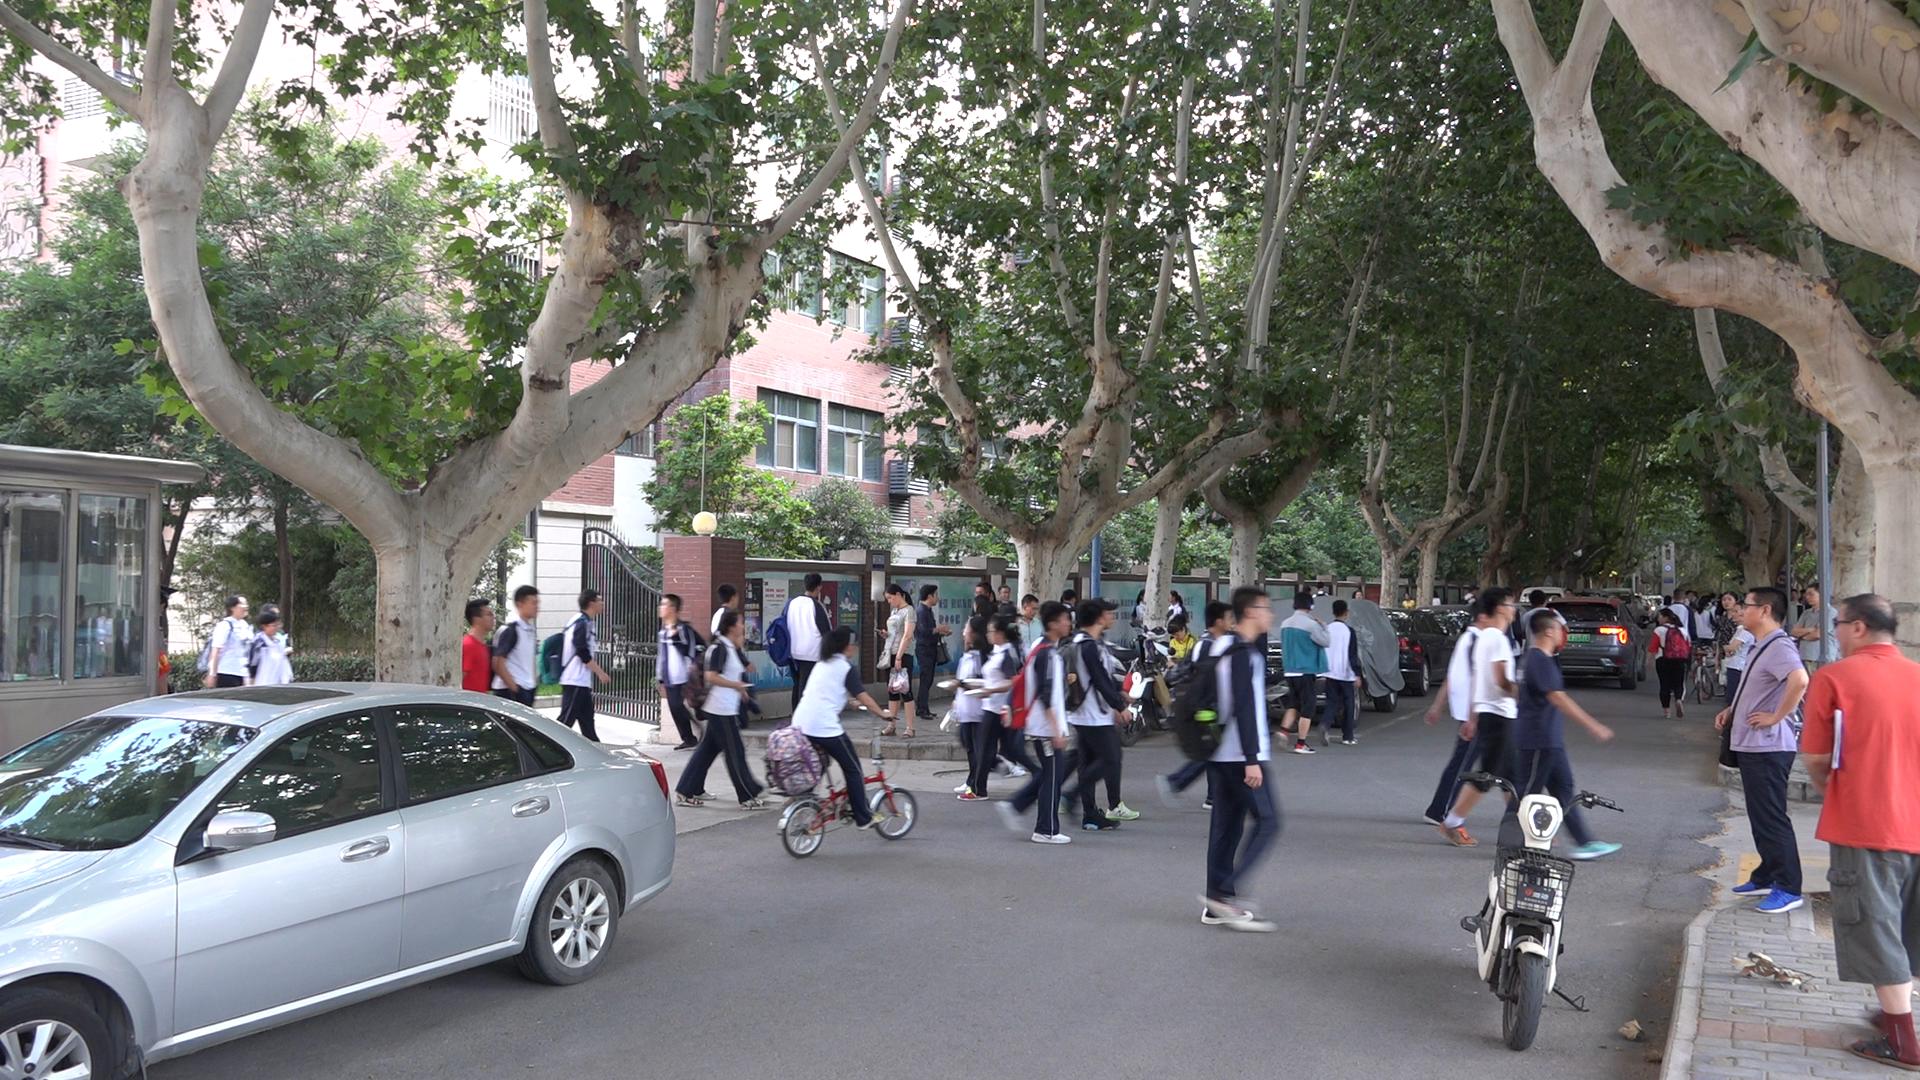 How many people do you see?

63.